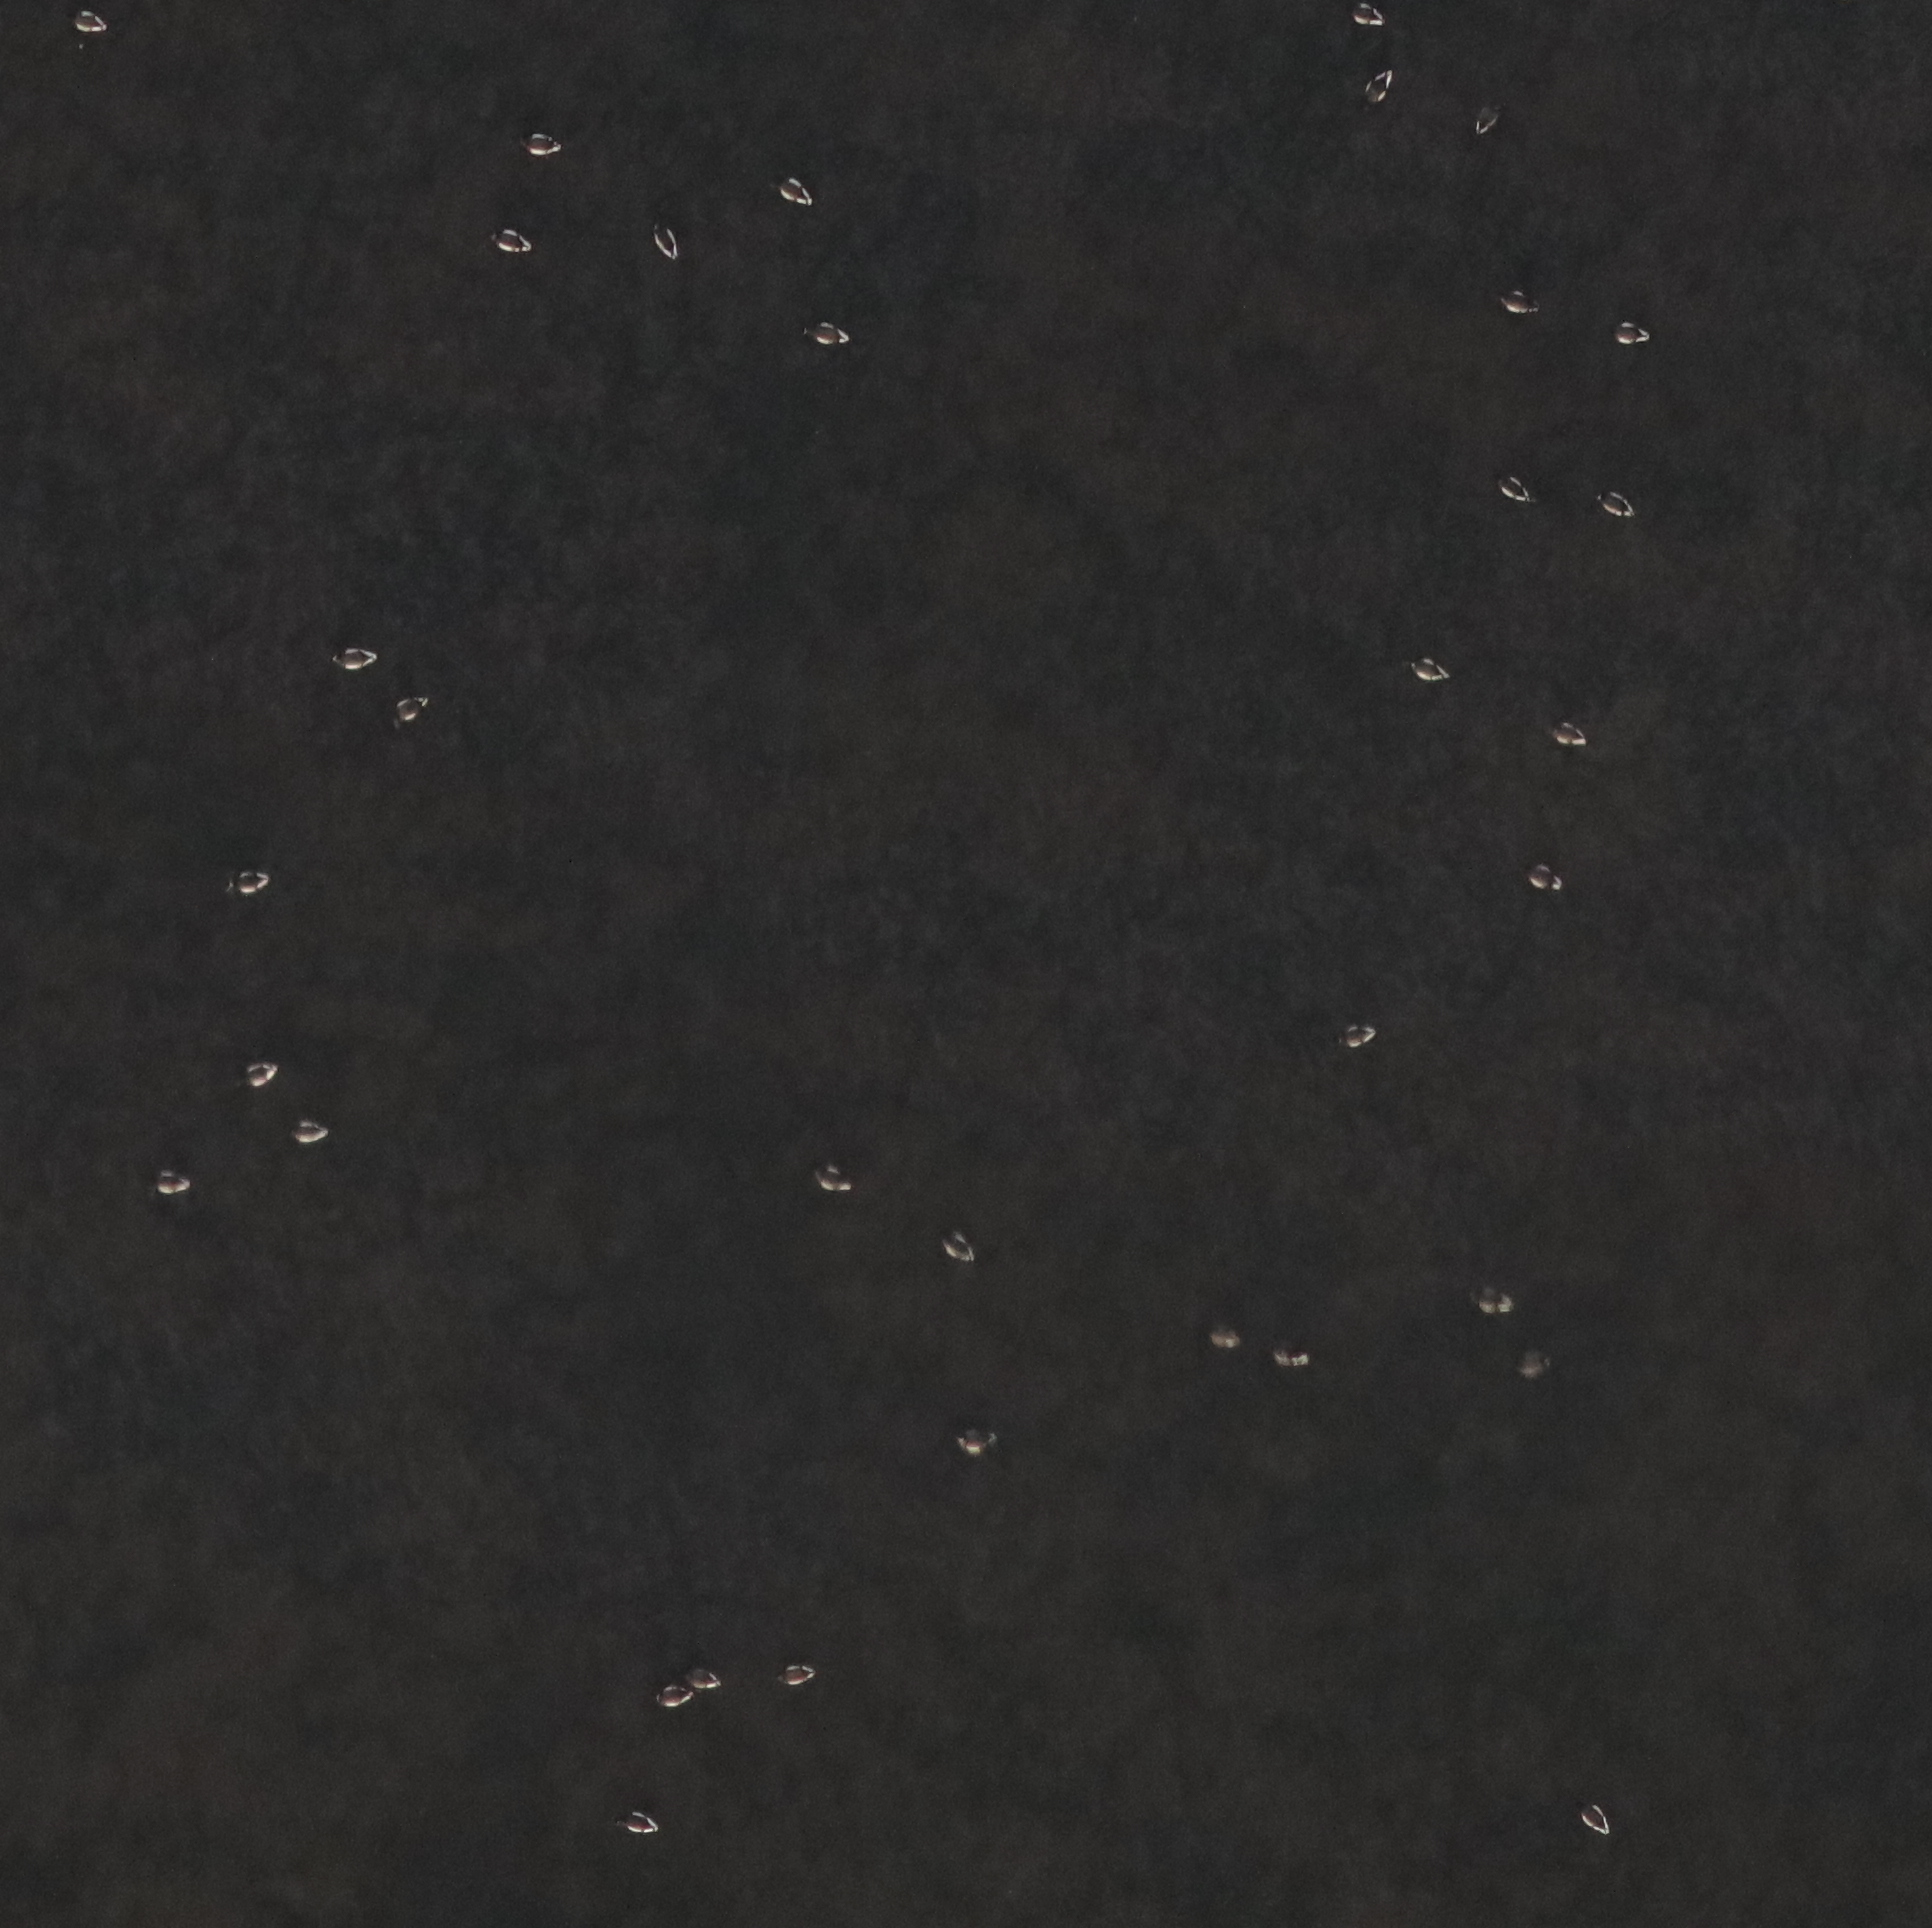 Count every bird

34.